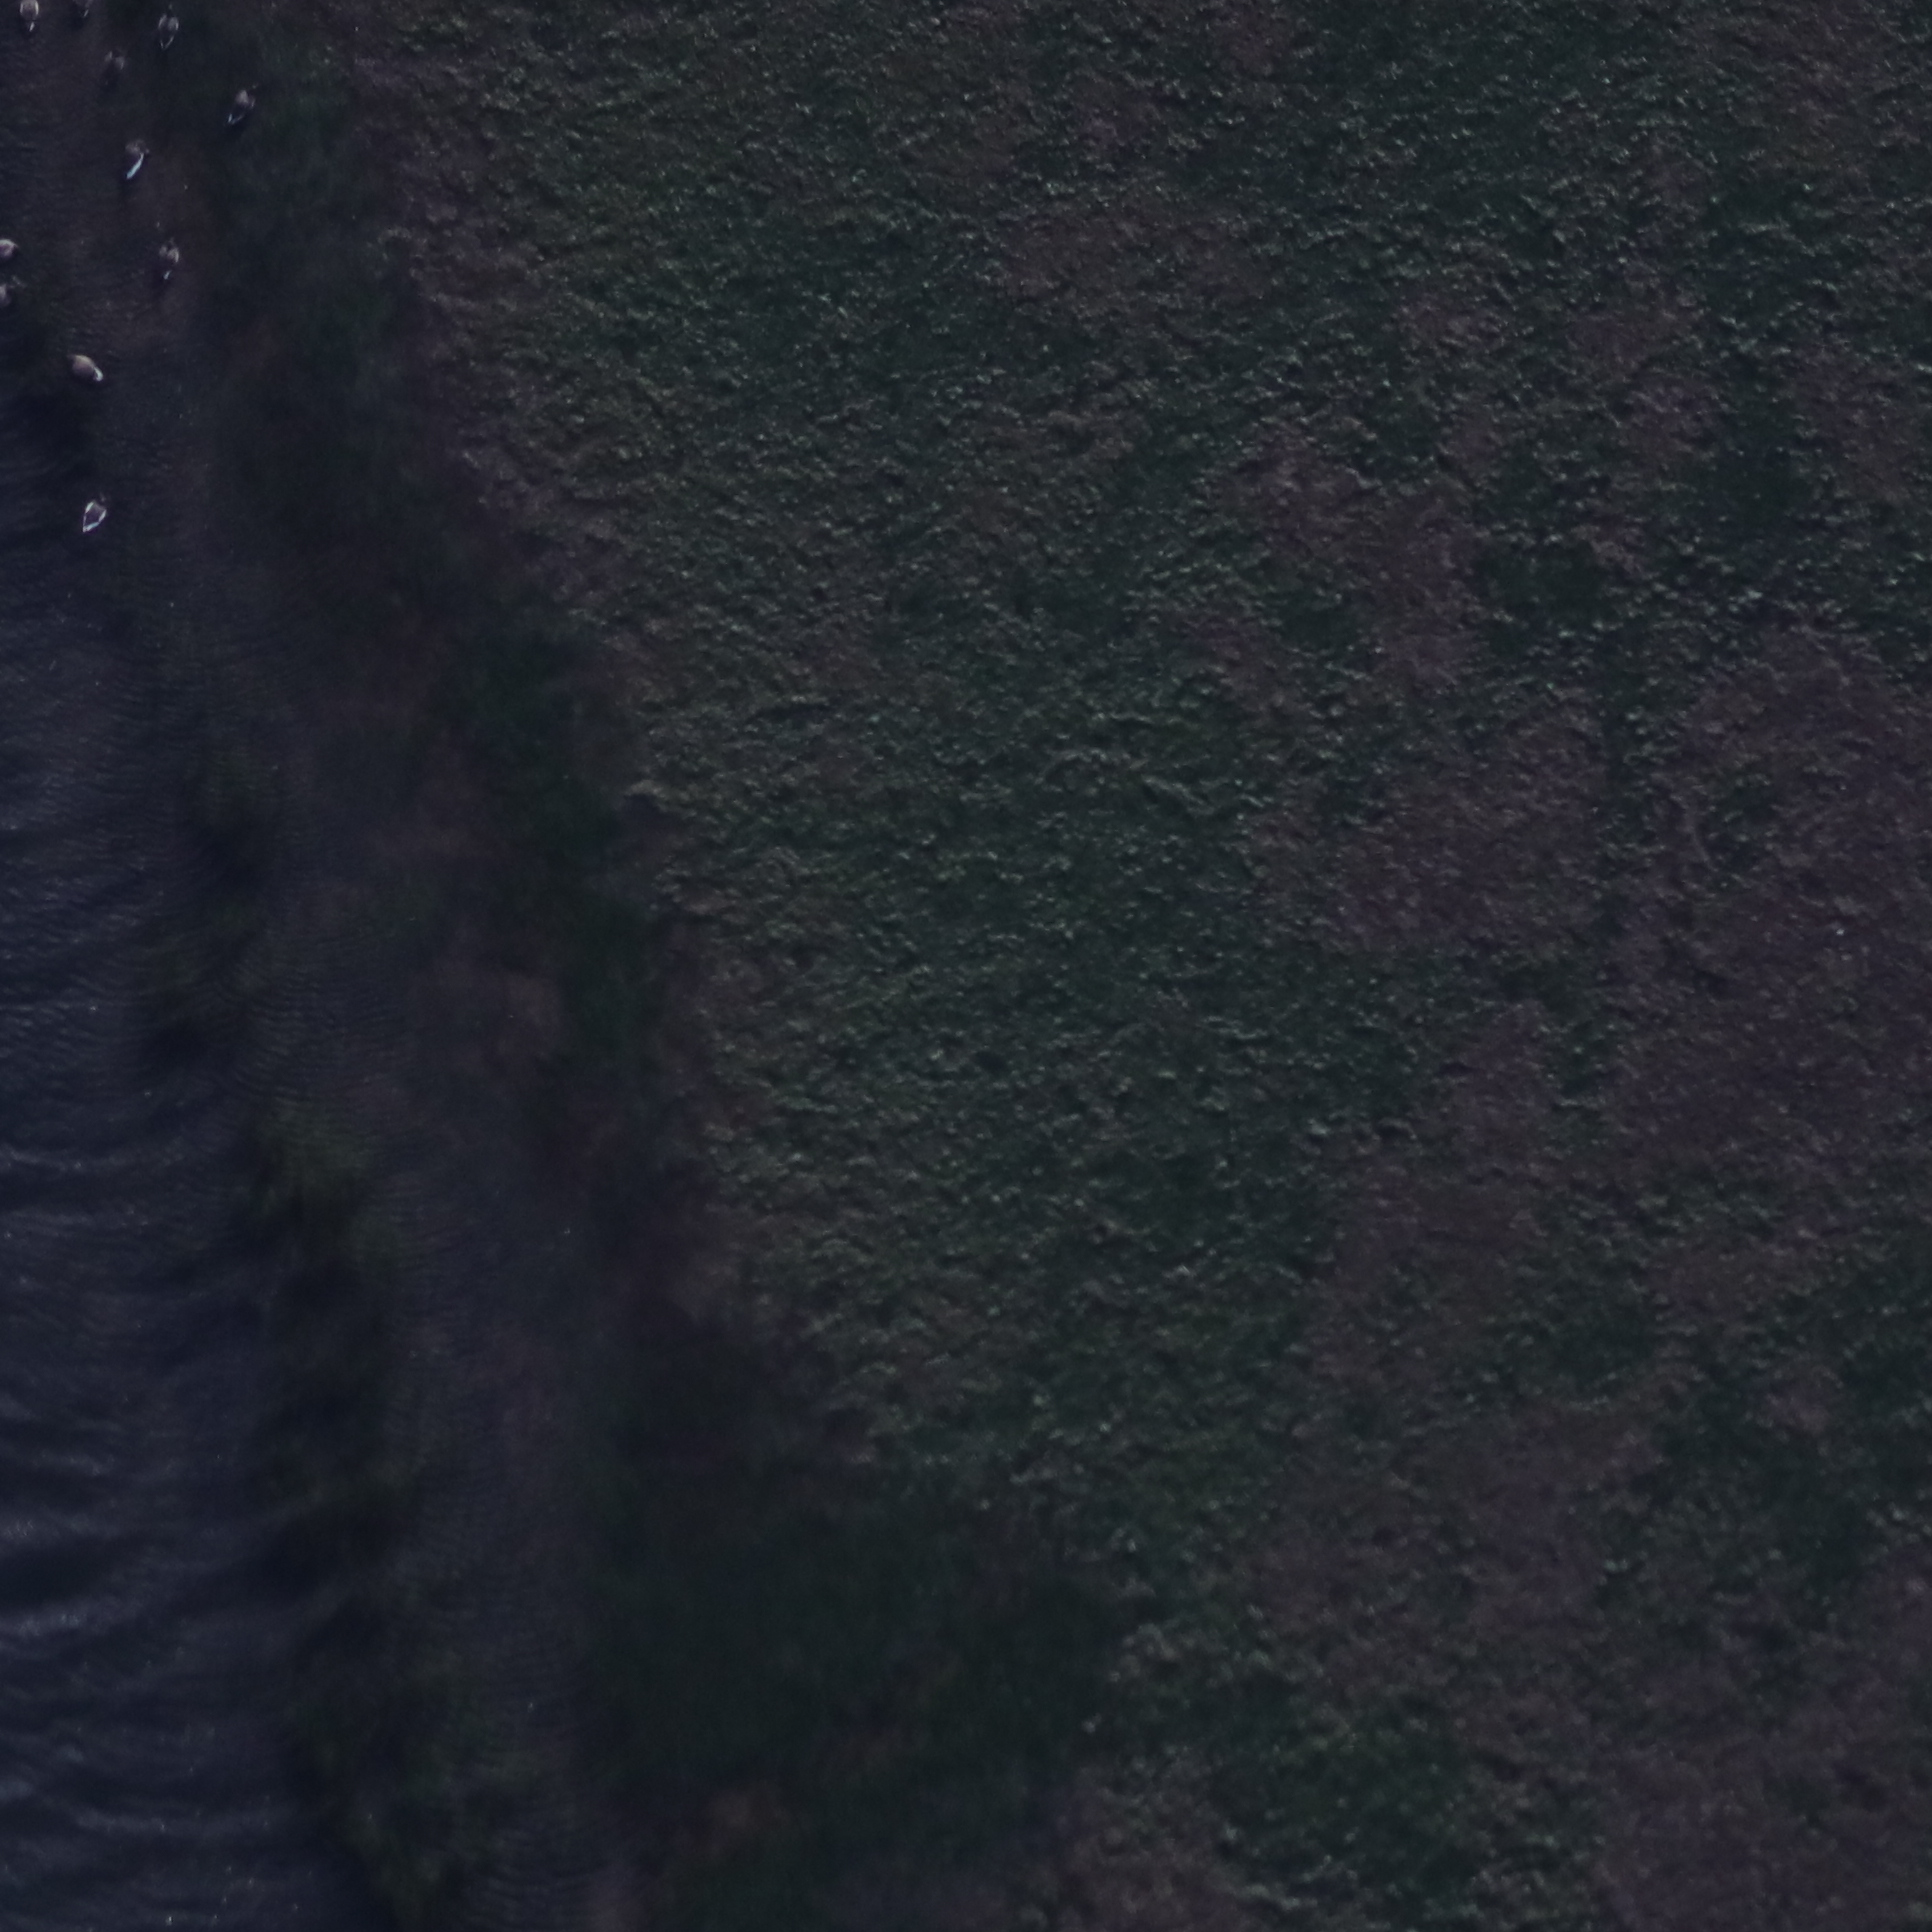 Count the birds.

8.